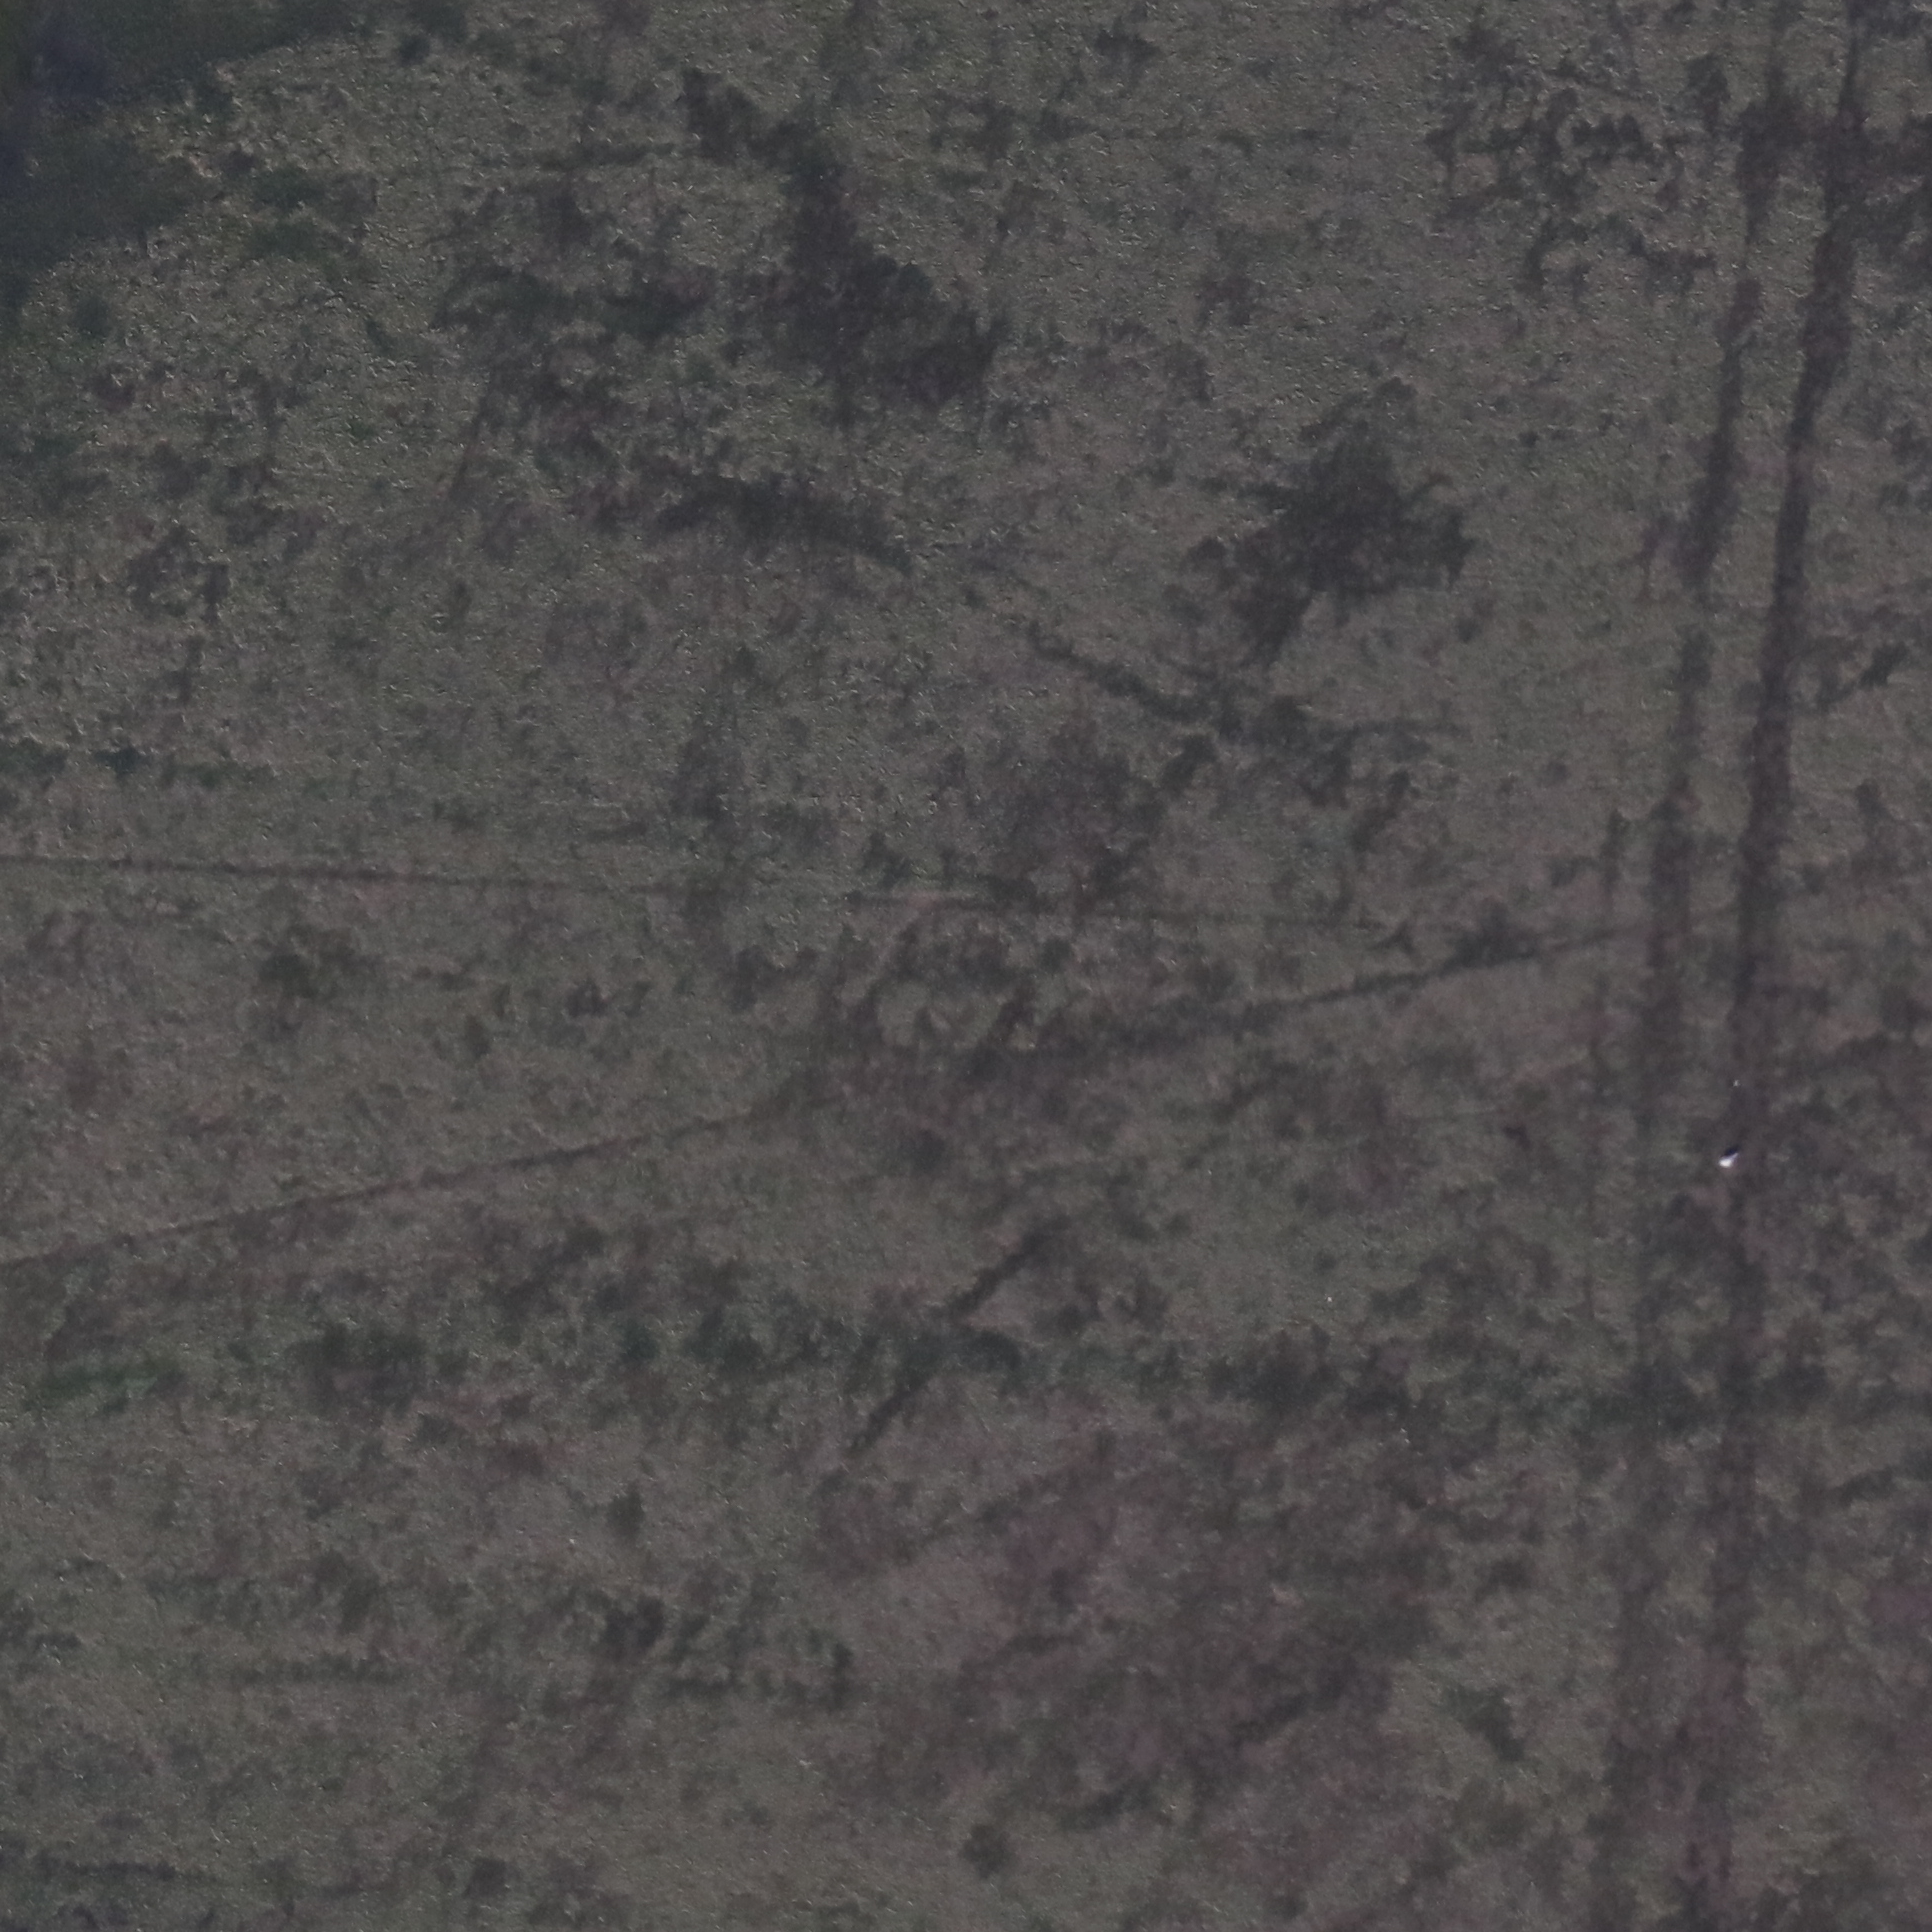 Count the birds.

1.